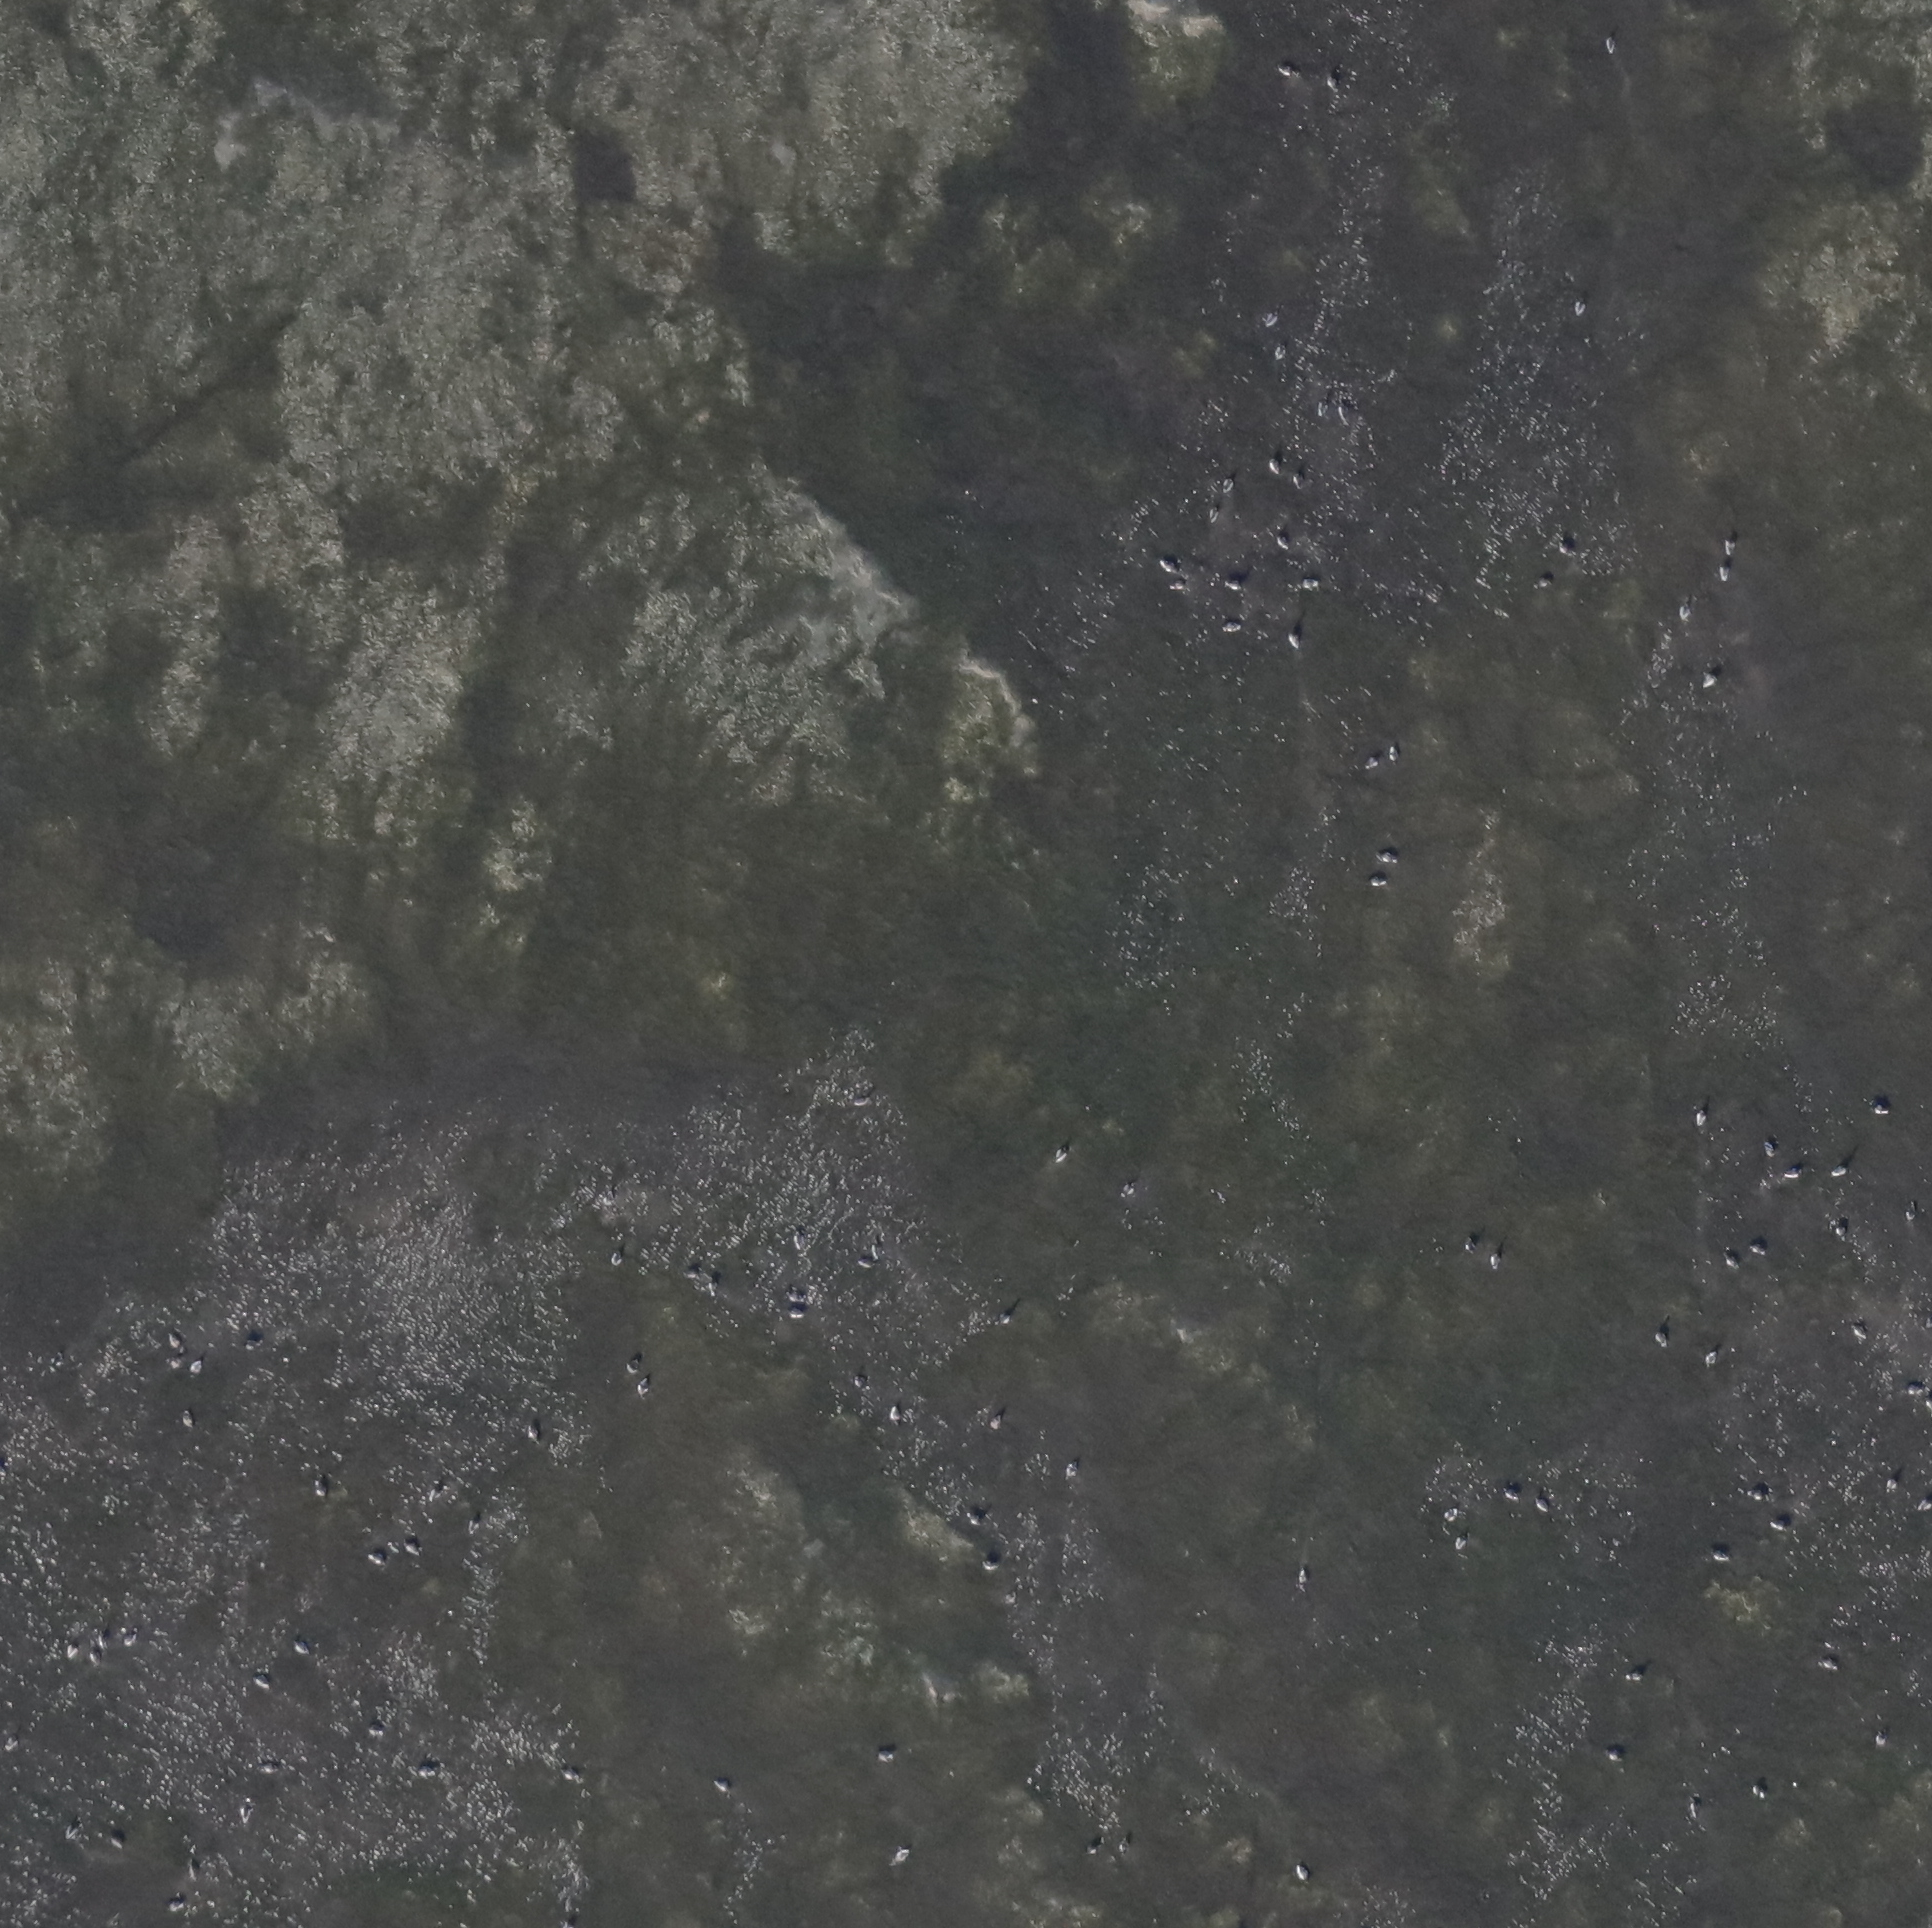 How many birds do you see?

112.